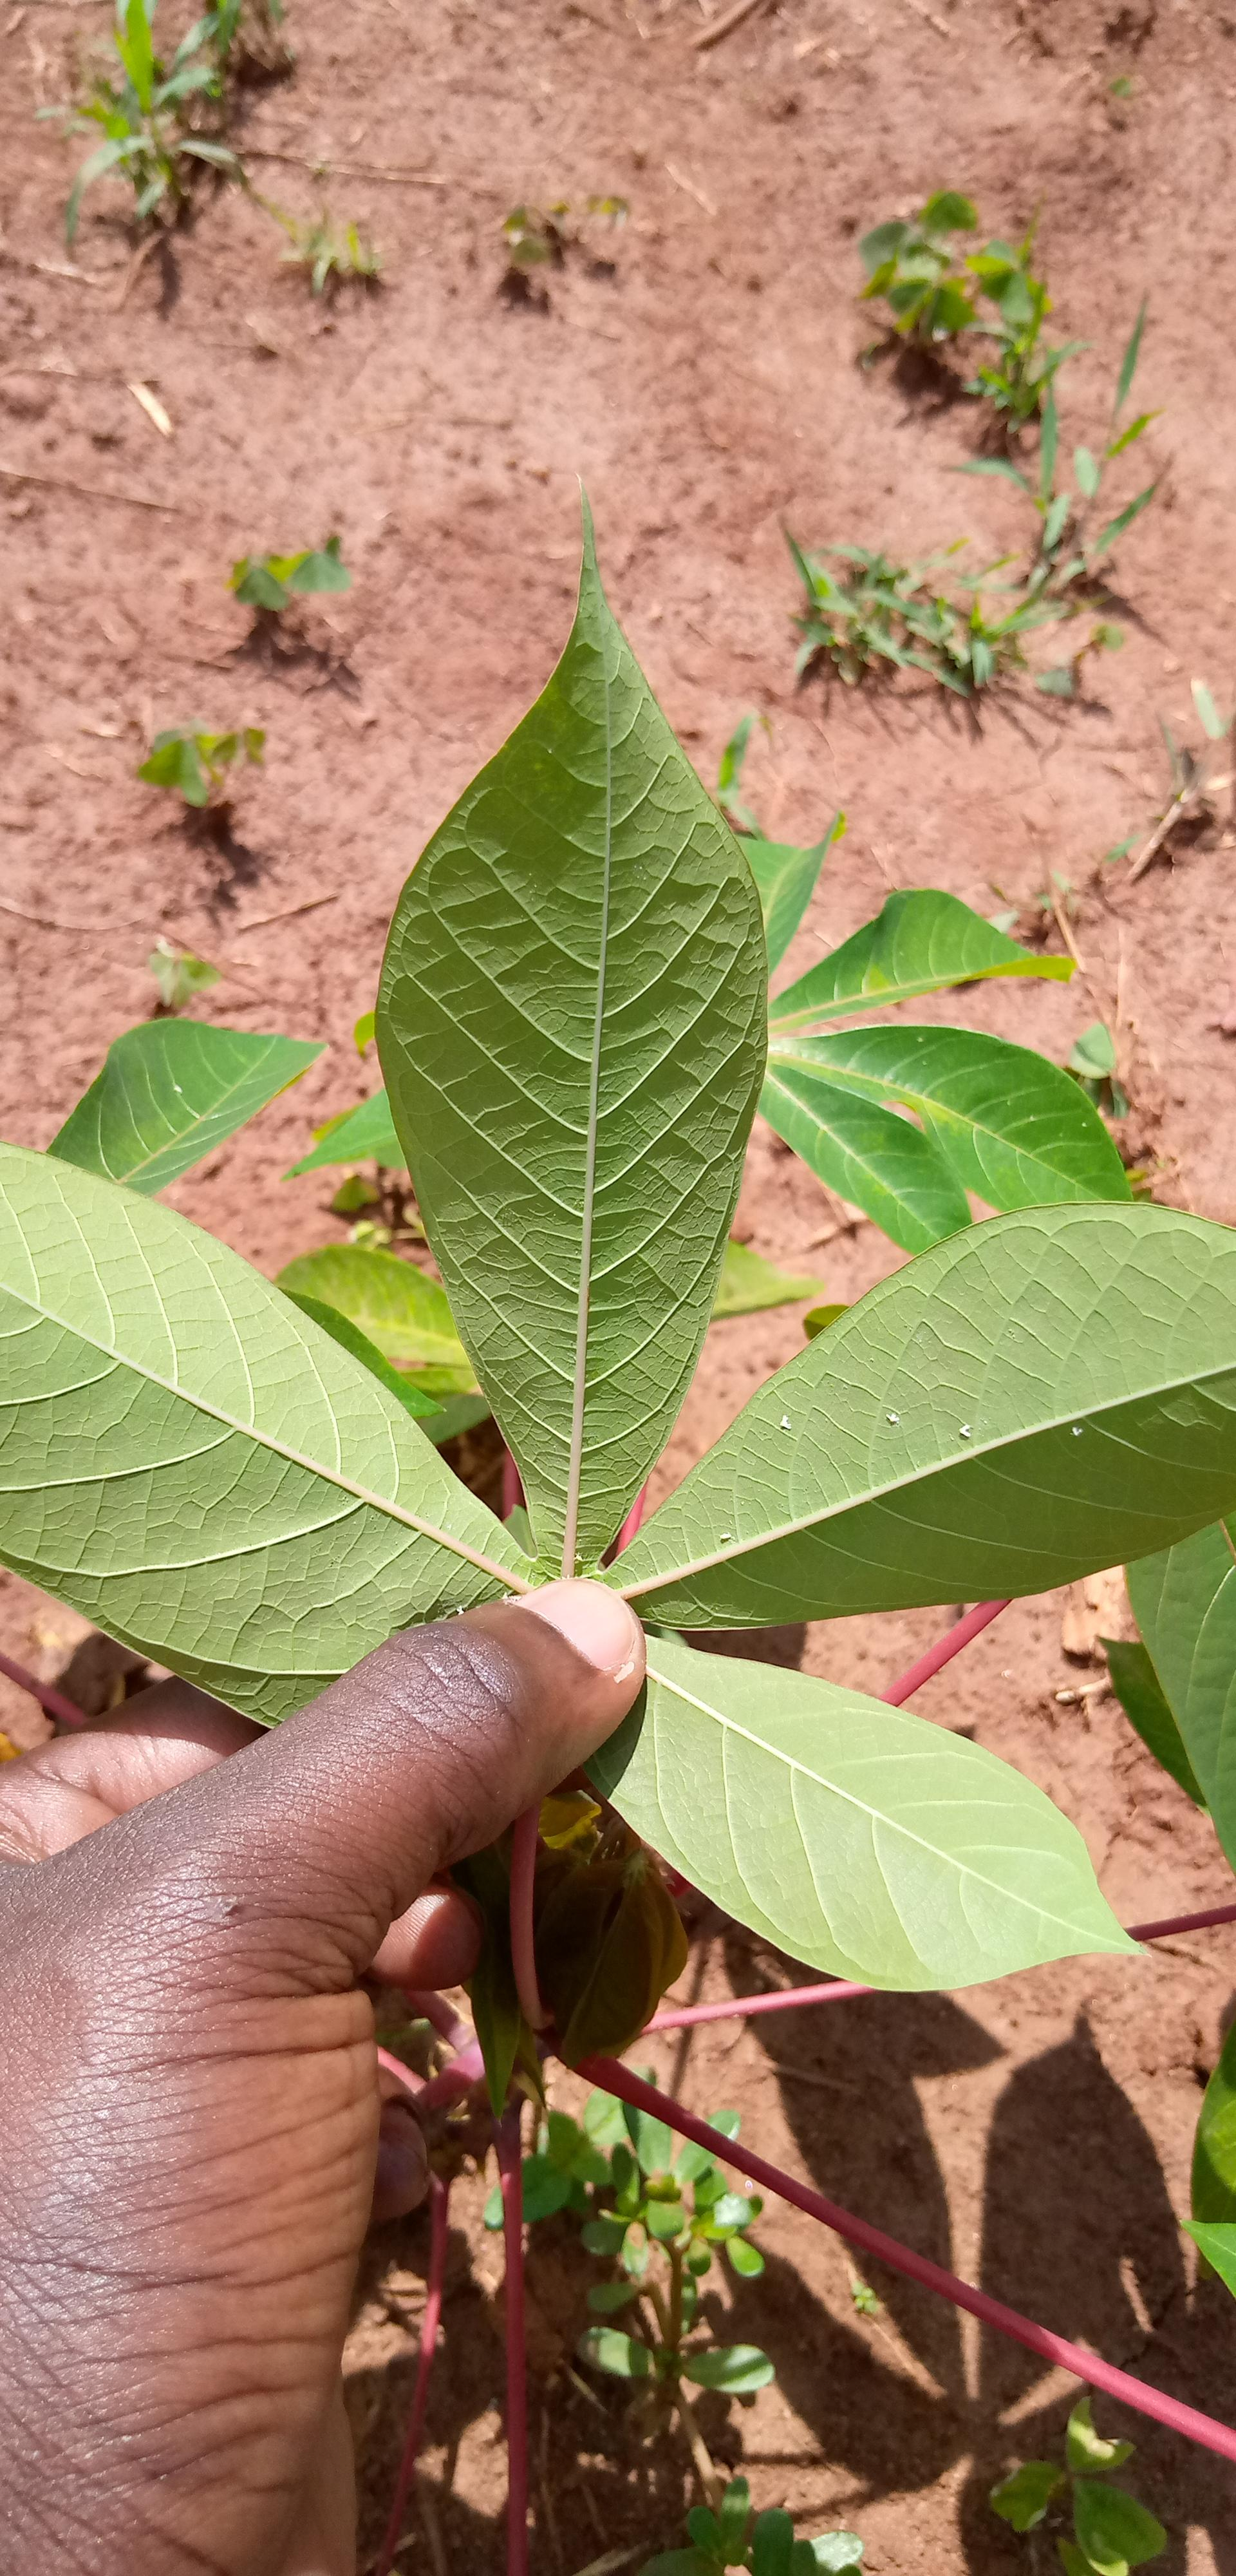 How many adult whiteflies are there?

5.